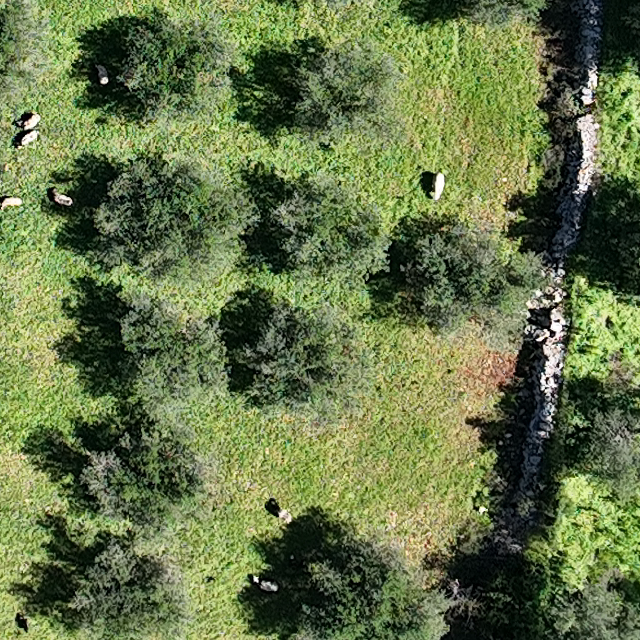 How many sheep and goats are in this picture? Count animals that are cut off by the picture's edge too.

9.